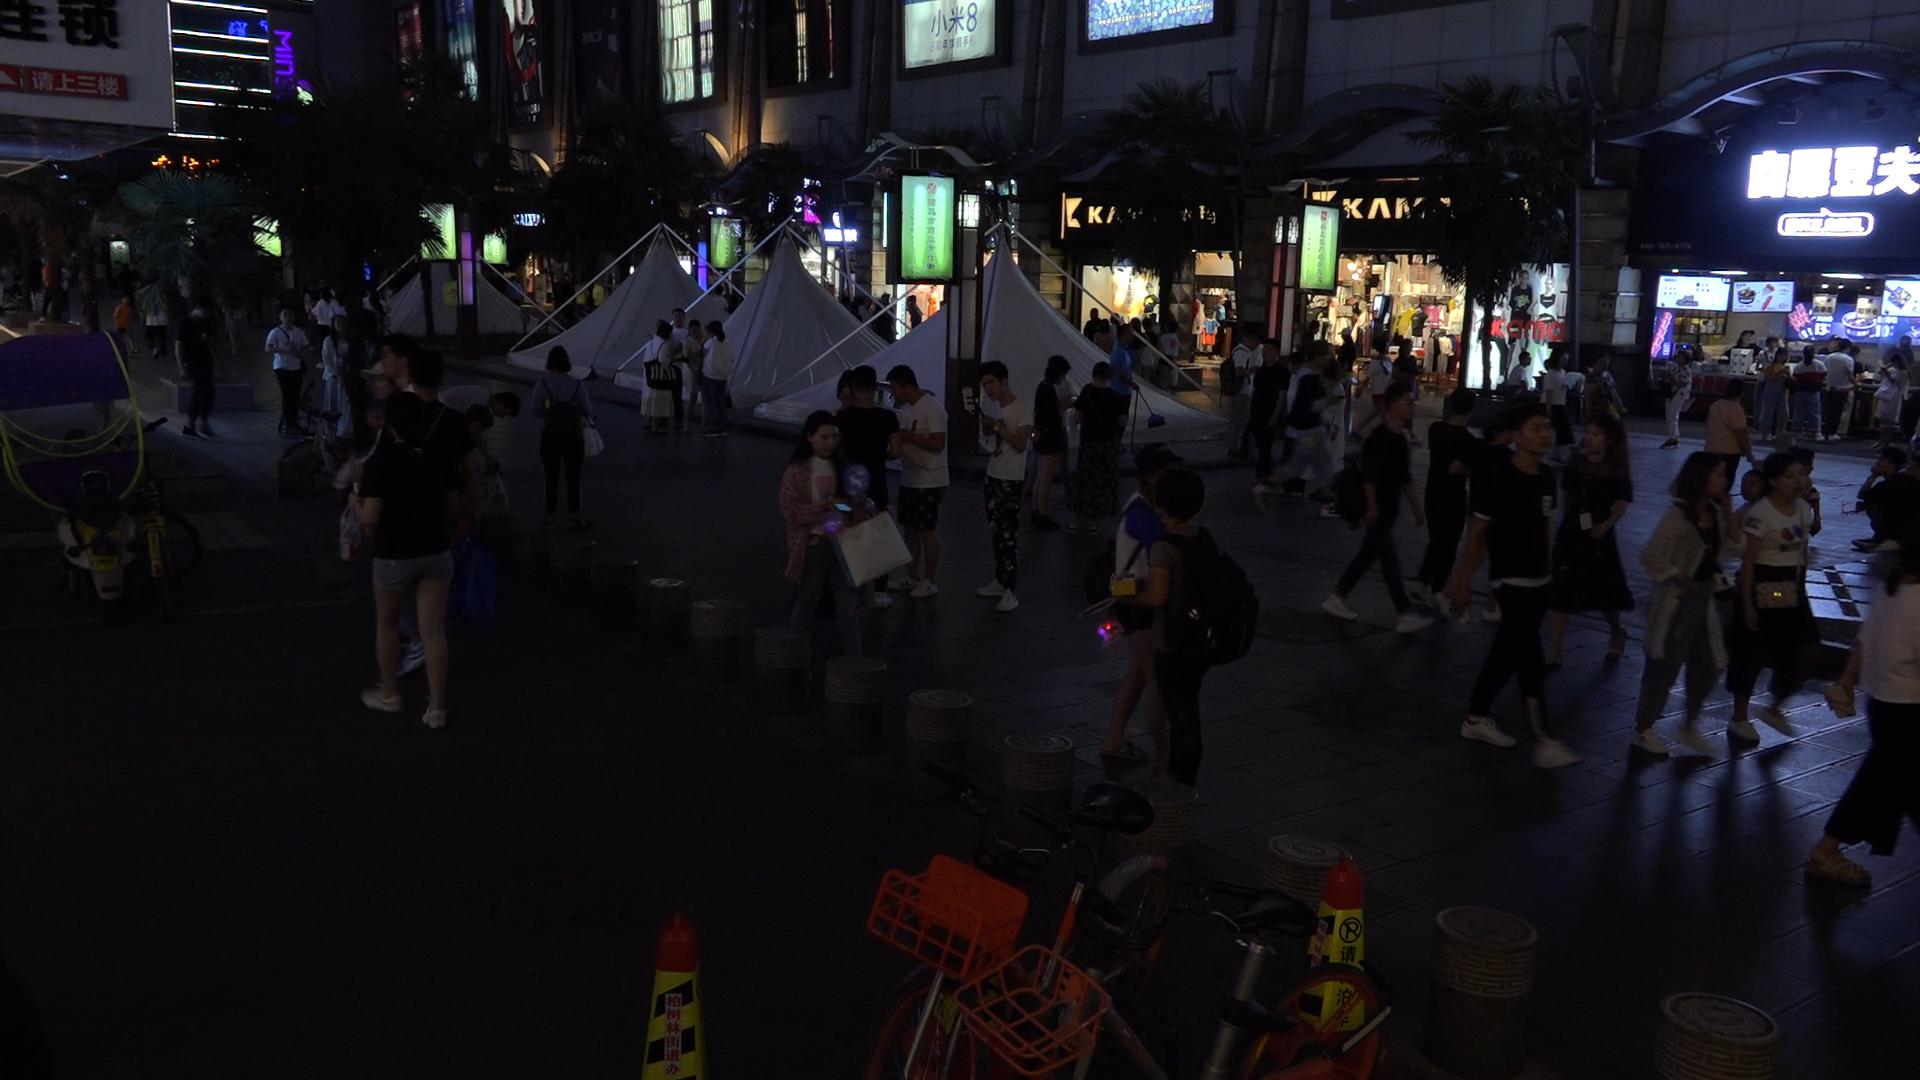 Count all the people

99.